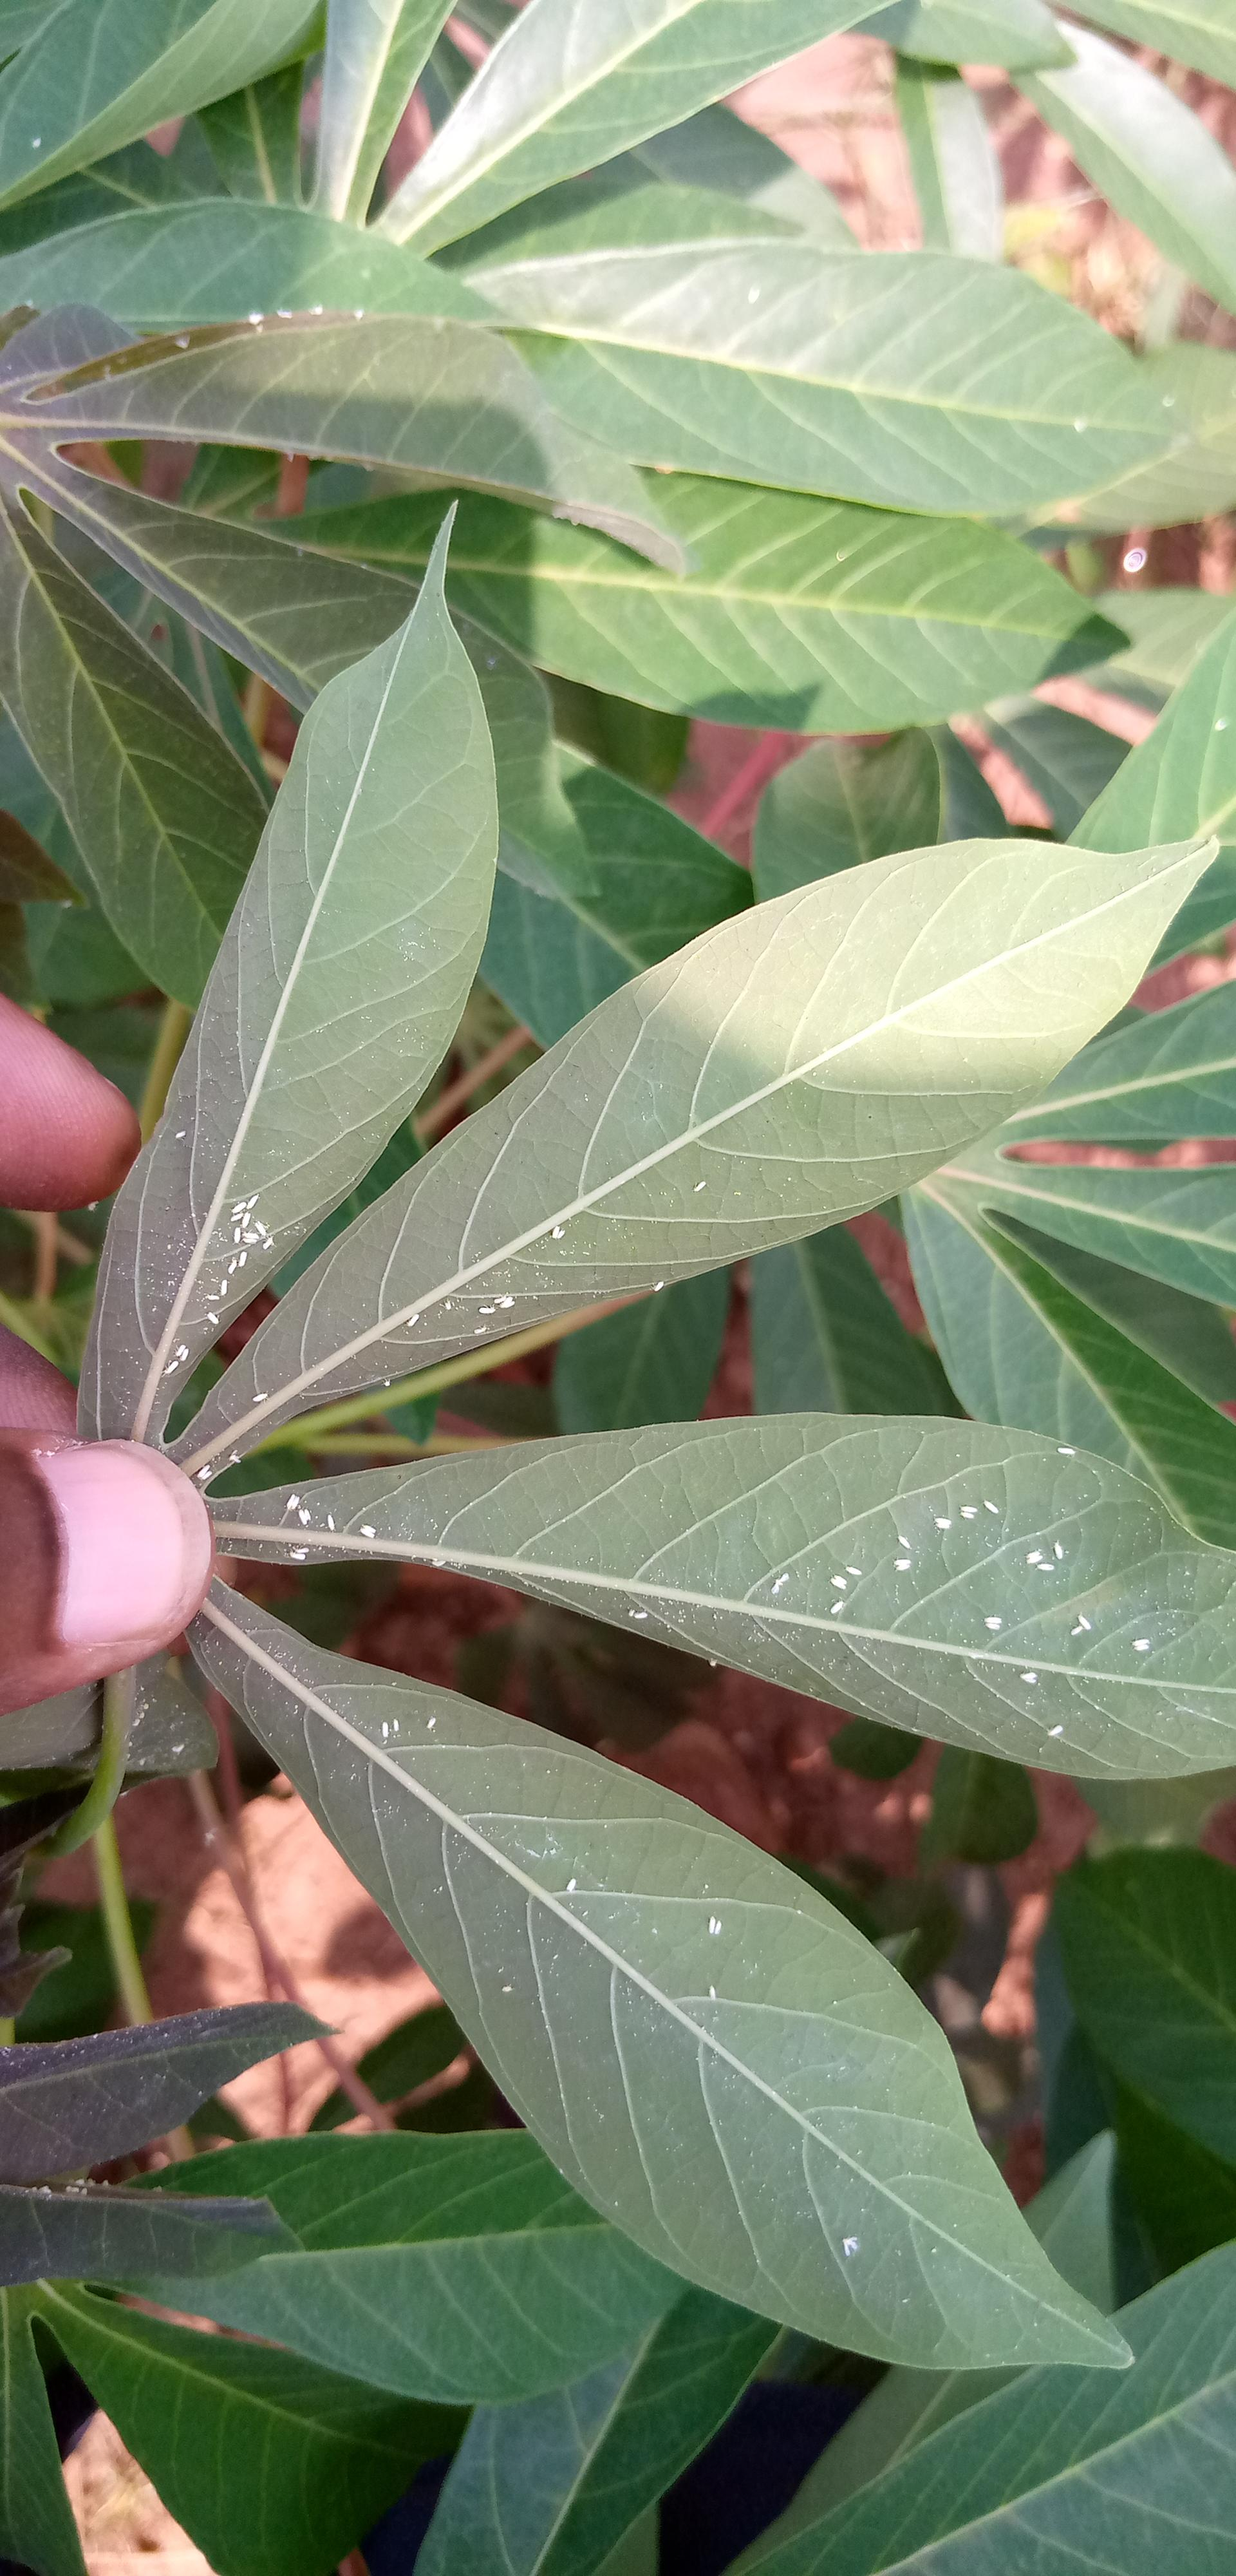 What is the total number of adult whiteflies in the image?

90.